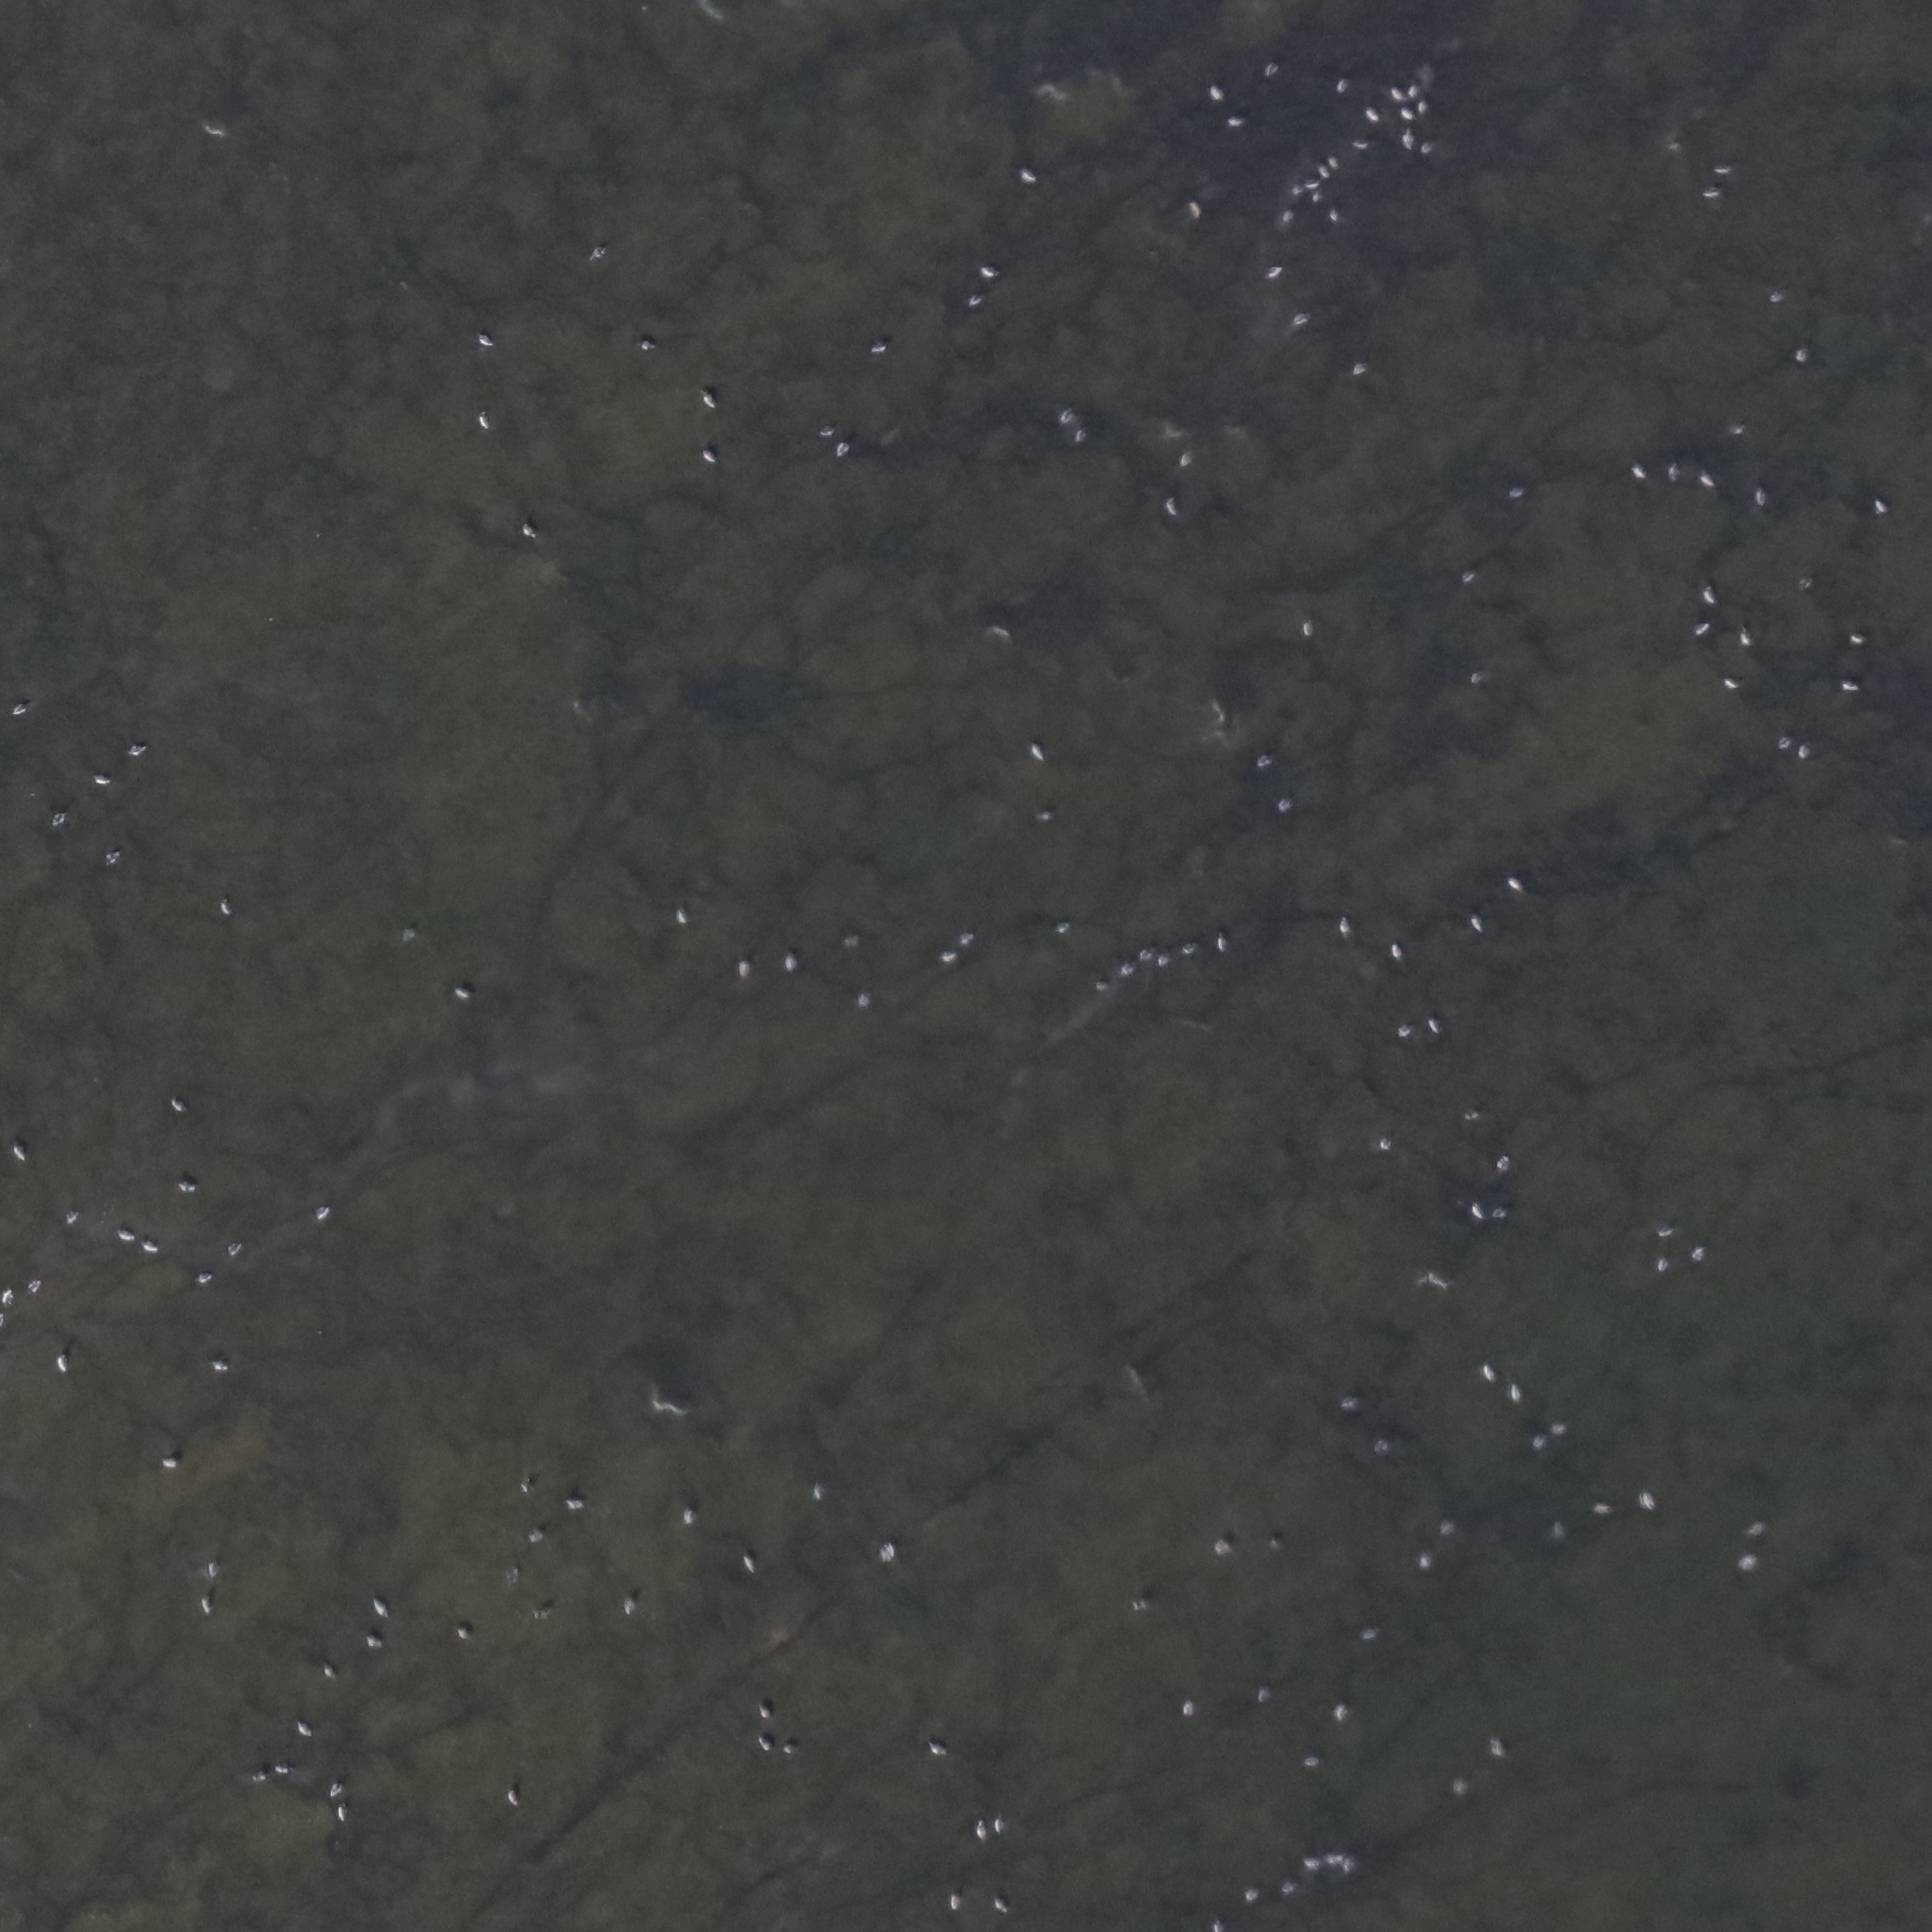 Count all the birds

176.